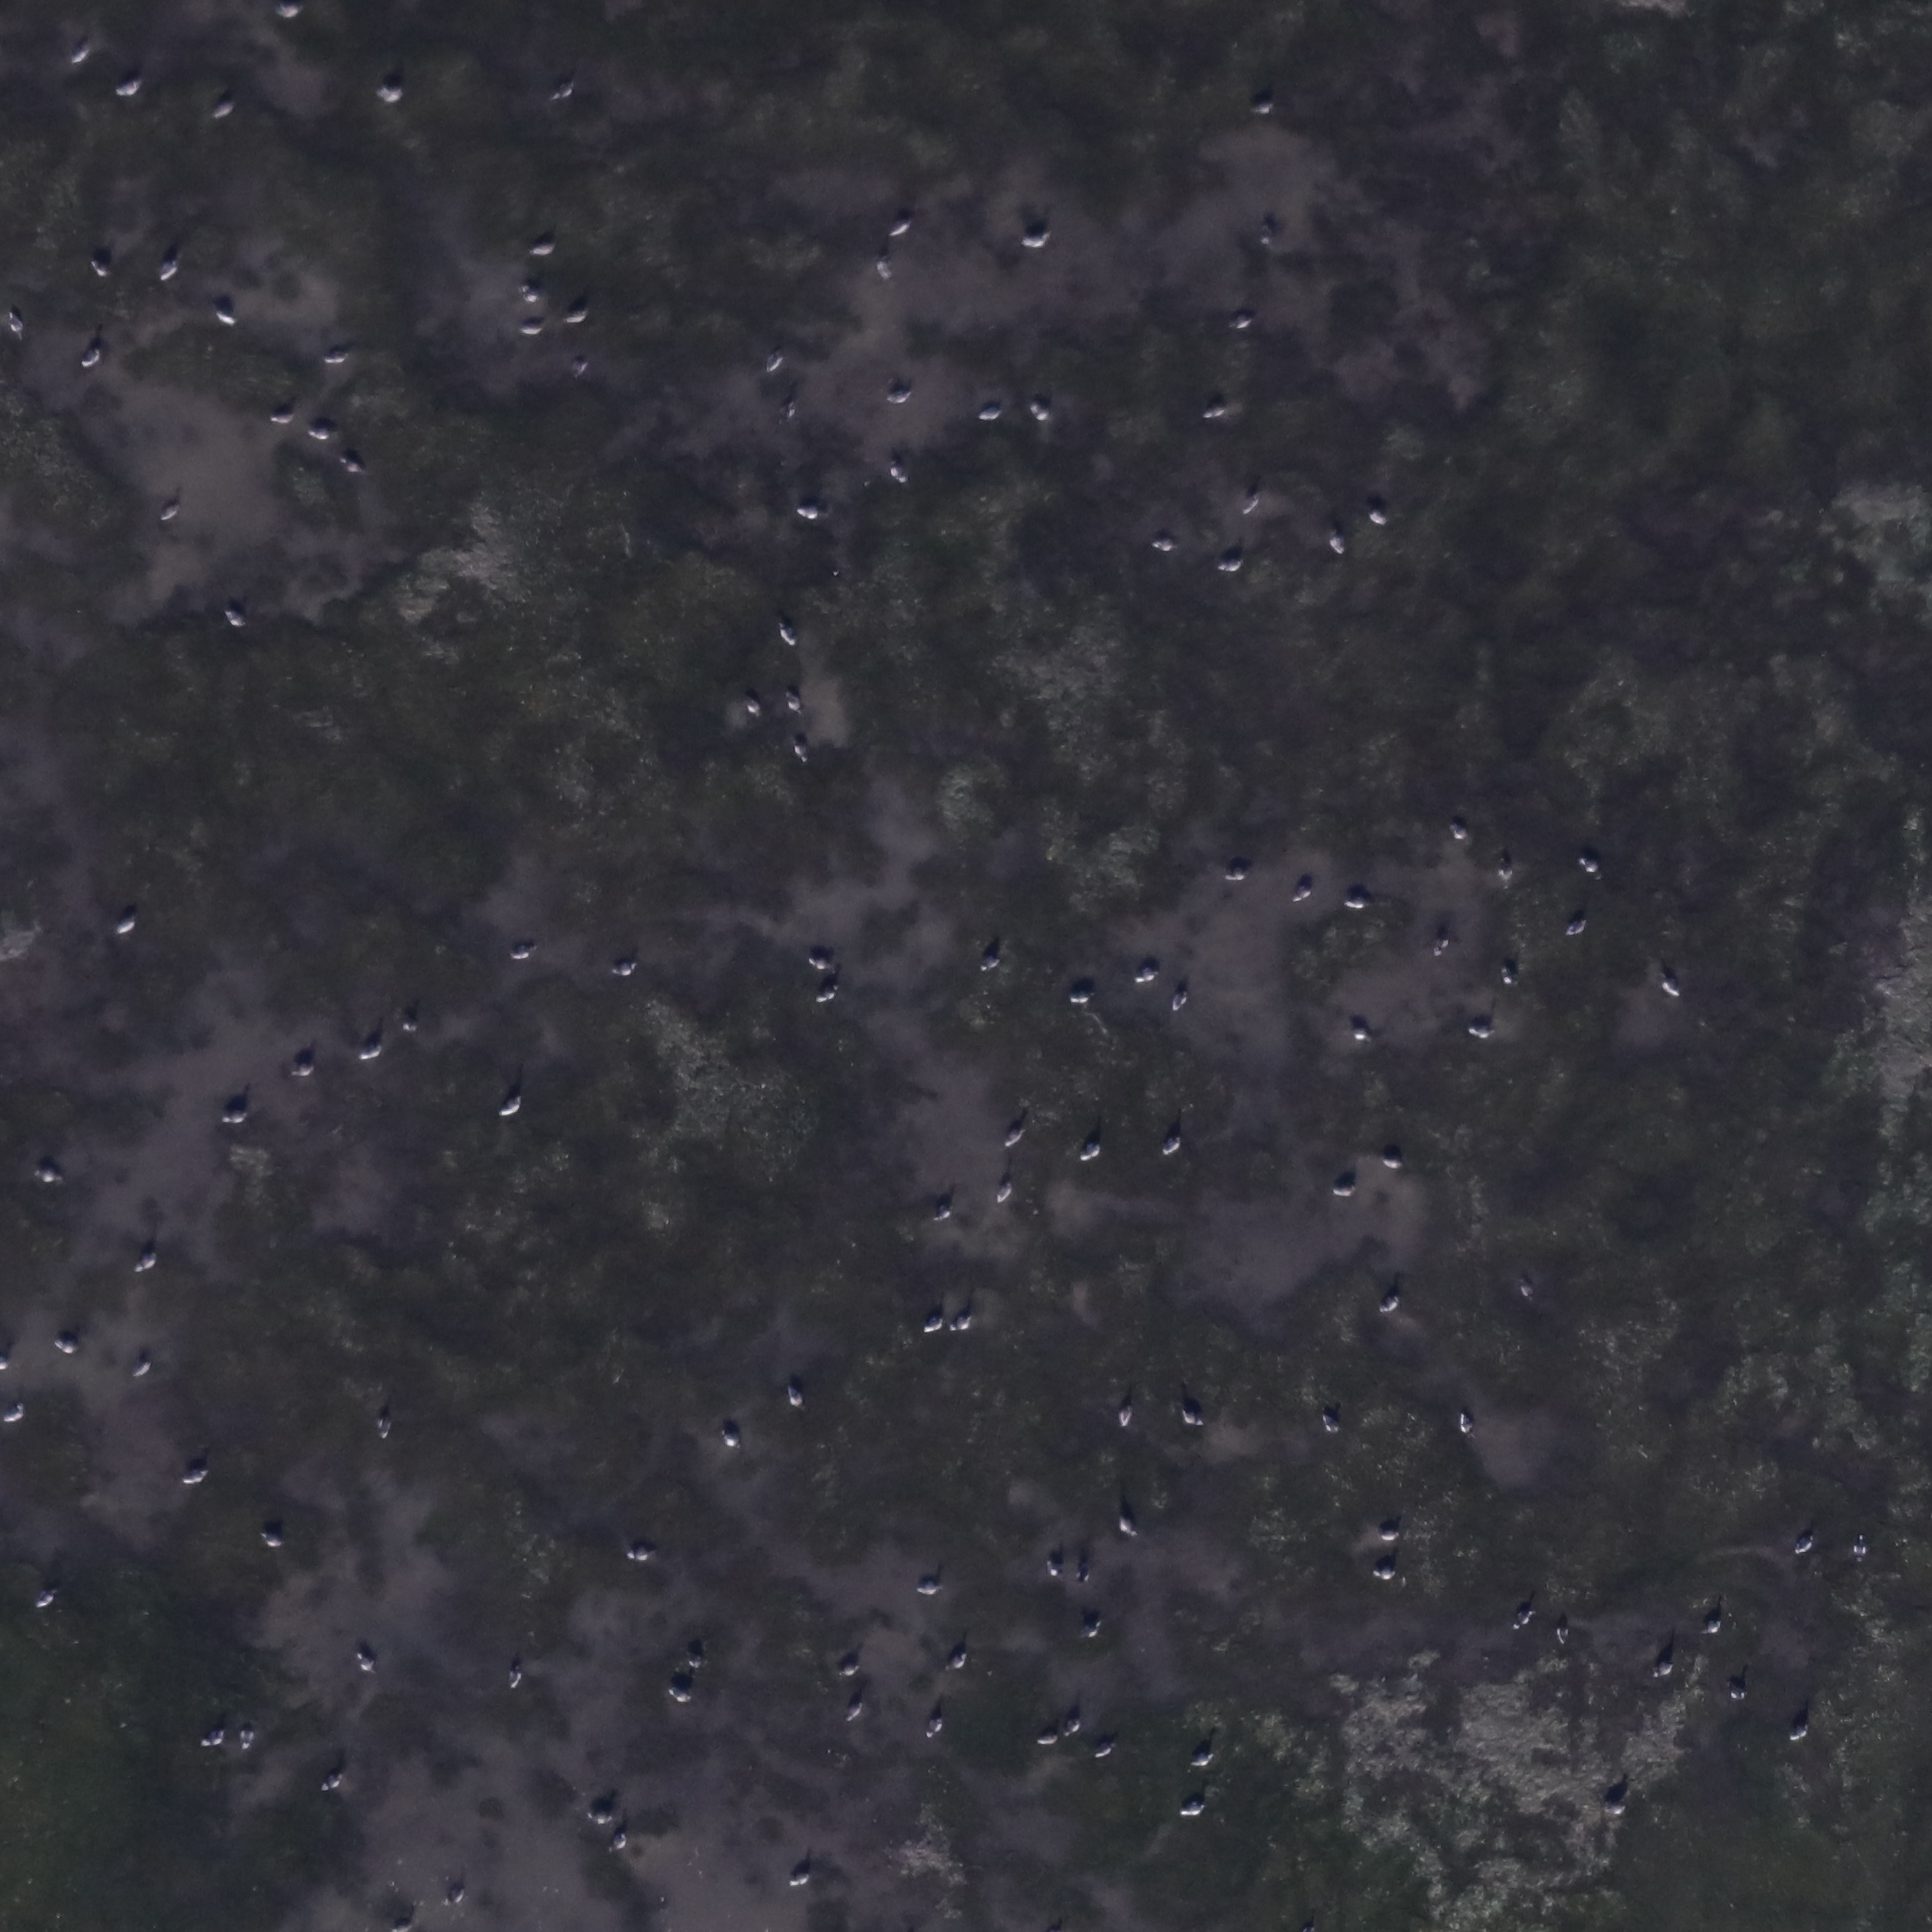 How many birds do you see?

136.